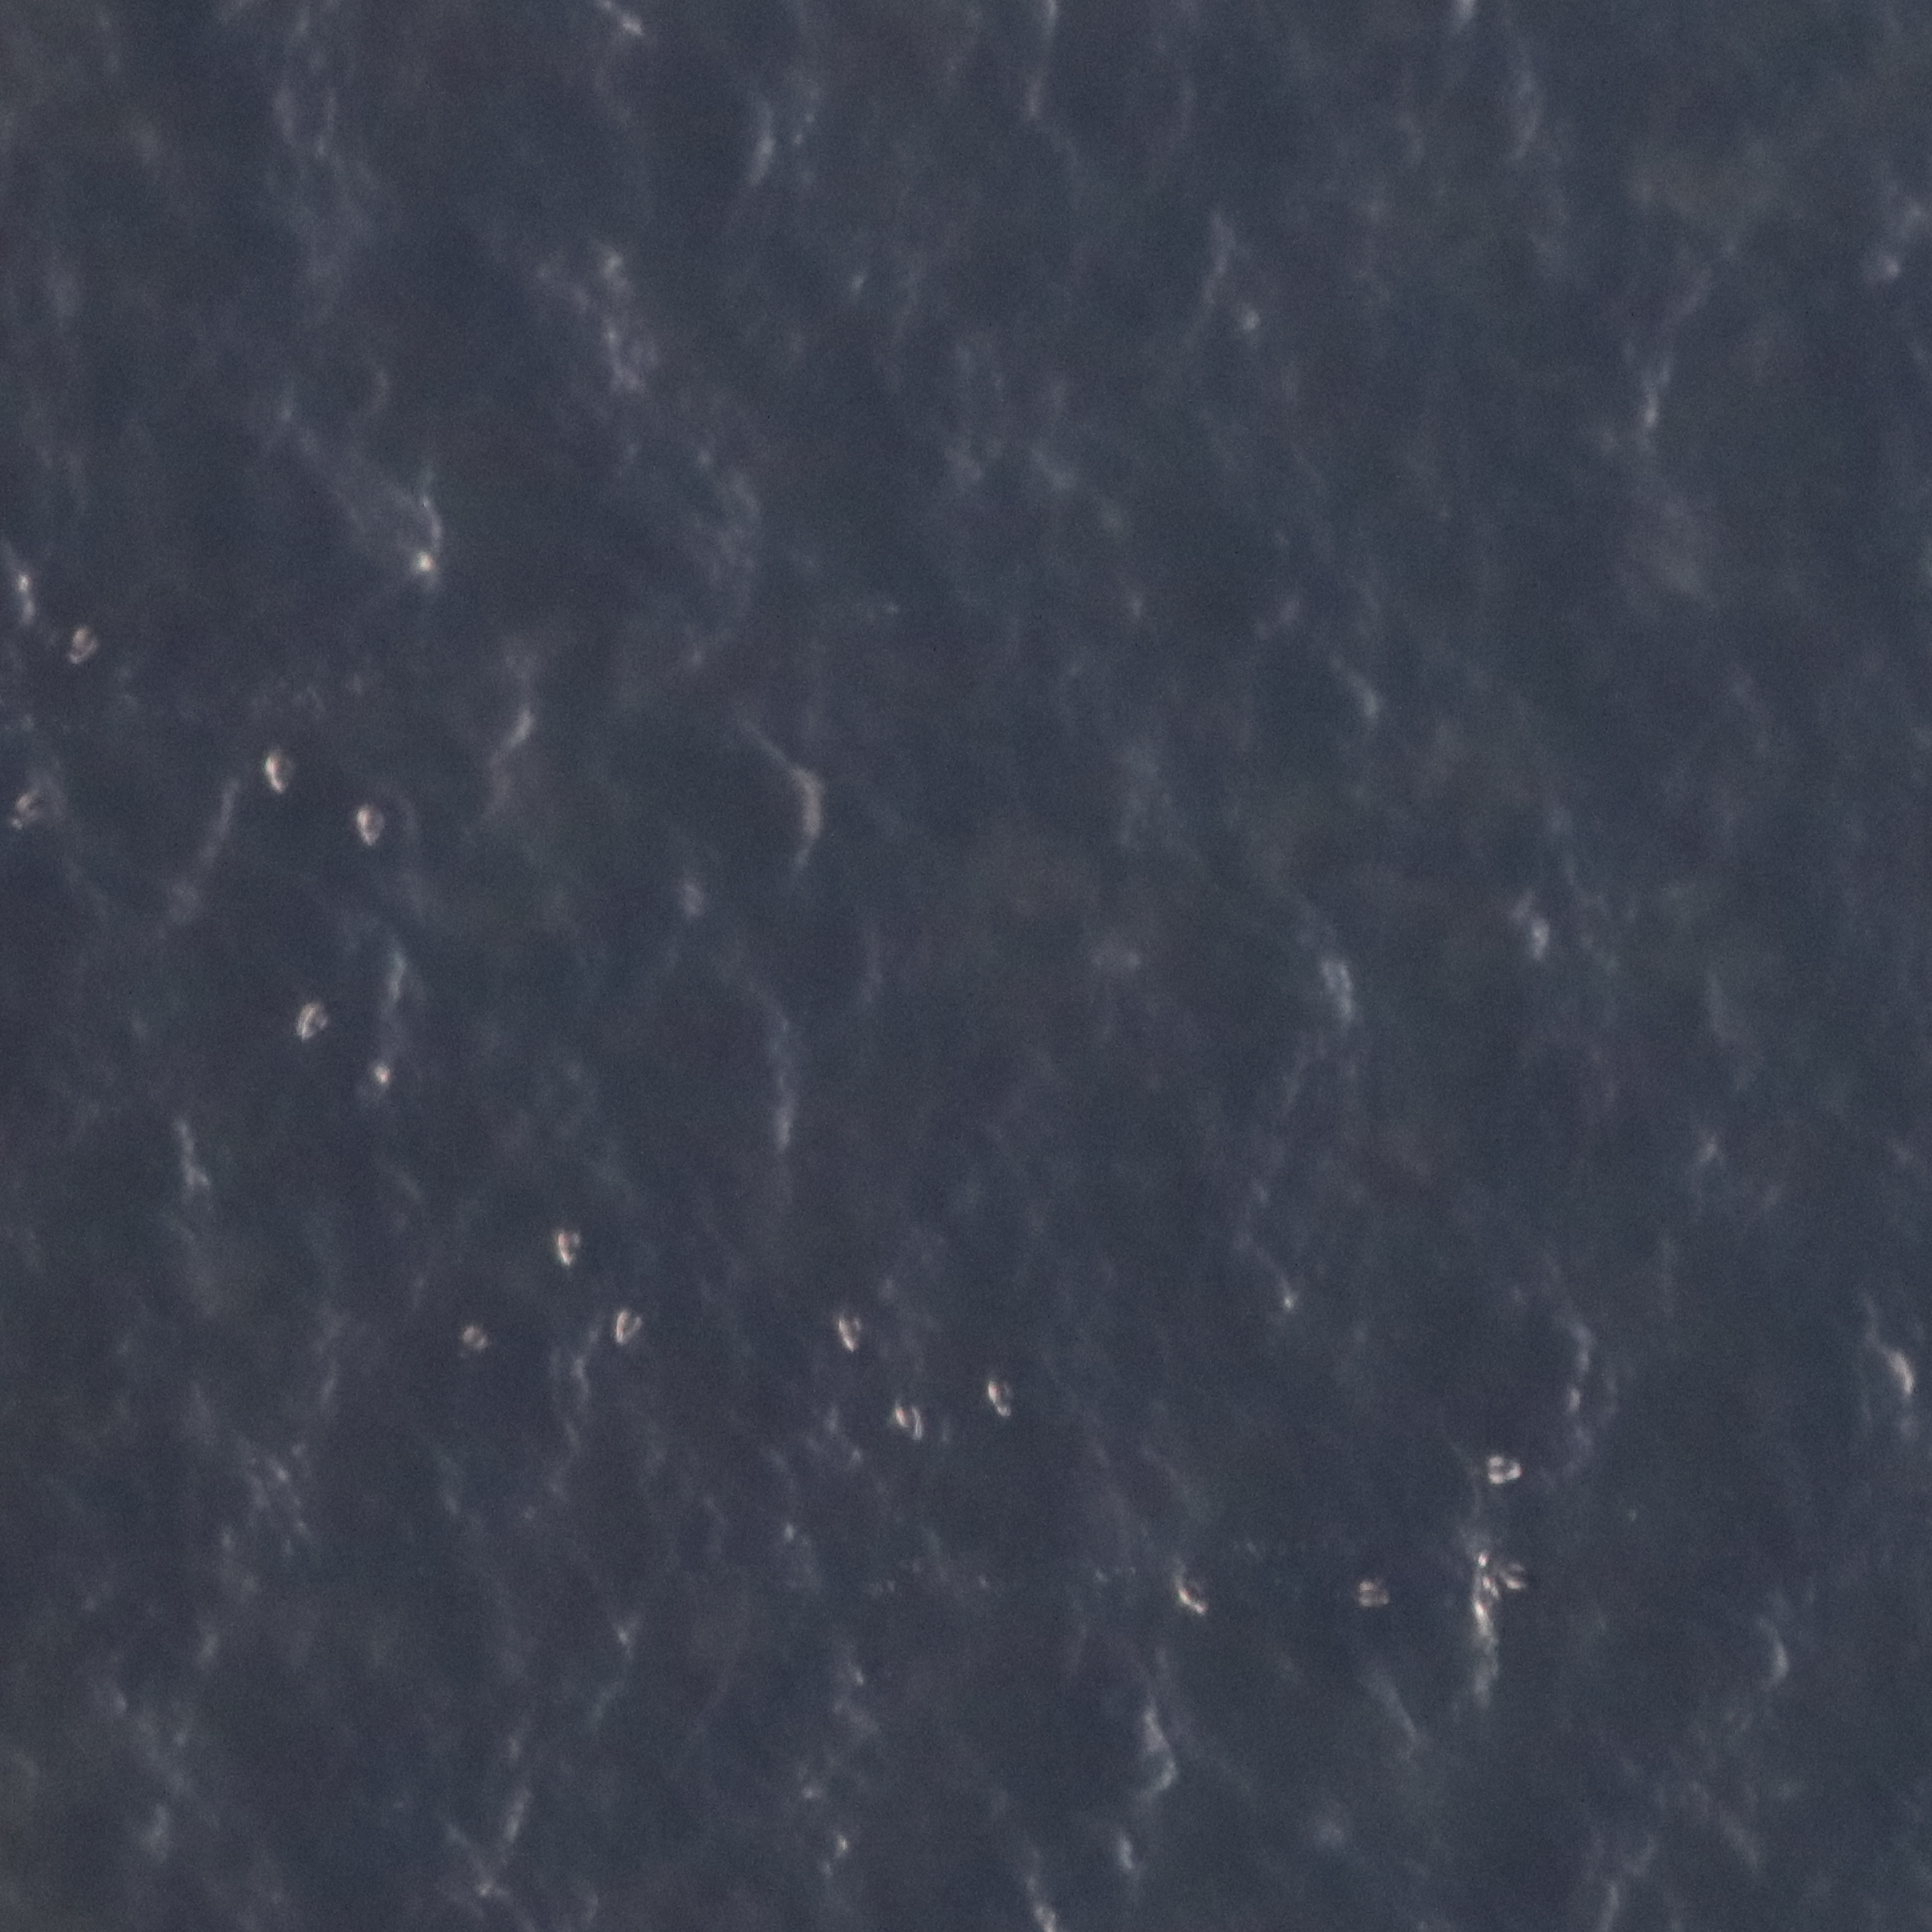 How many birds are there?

15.